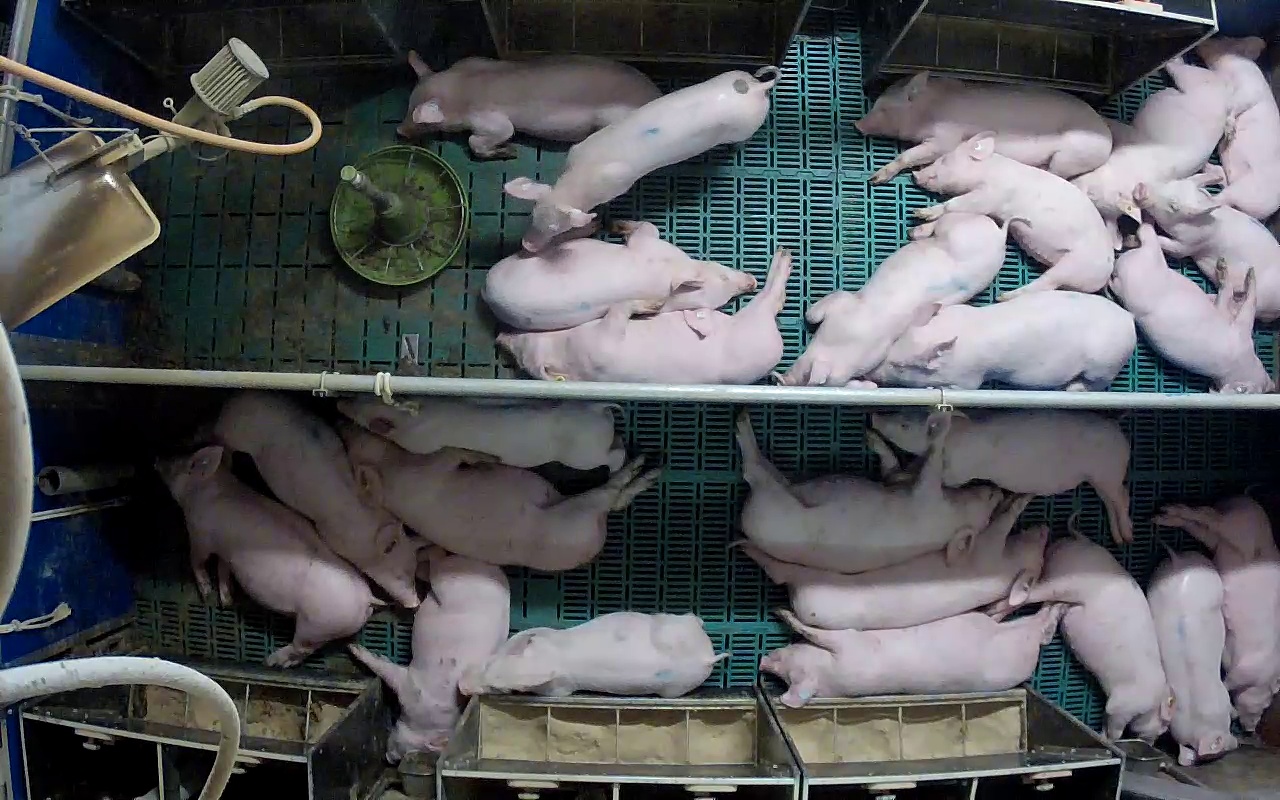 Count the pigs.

25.